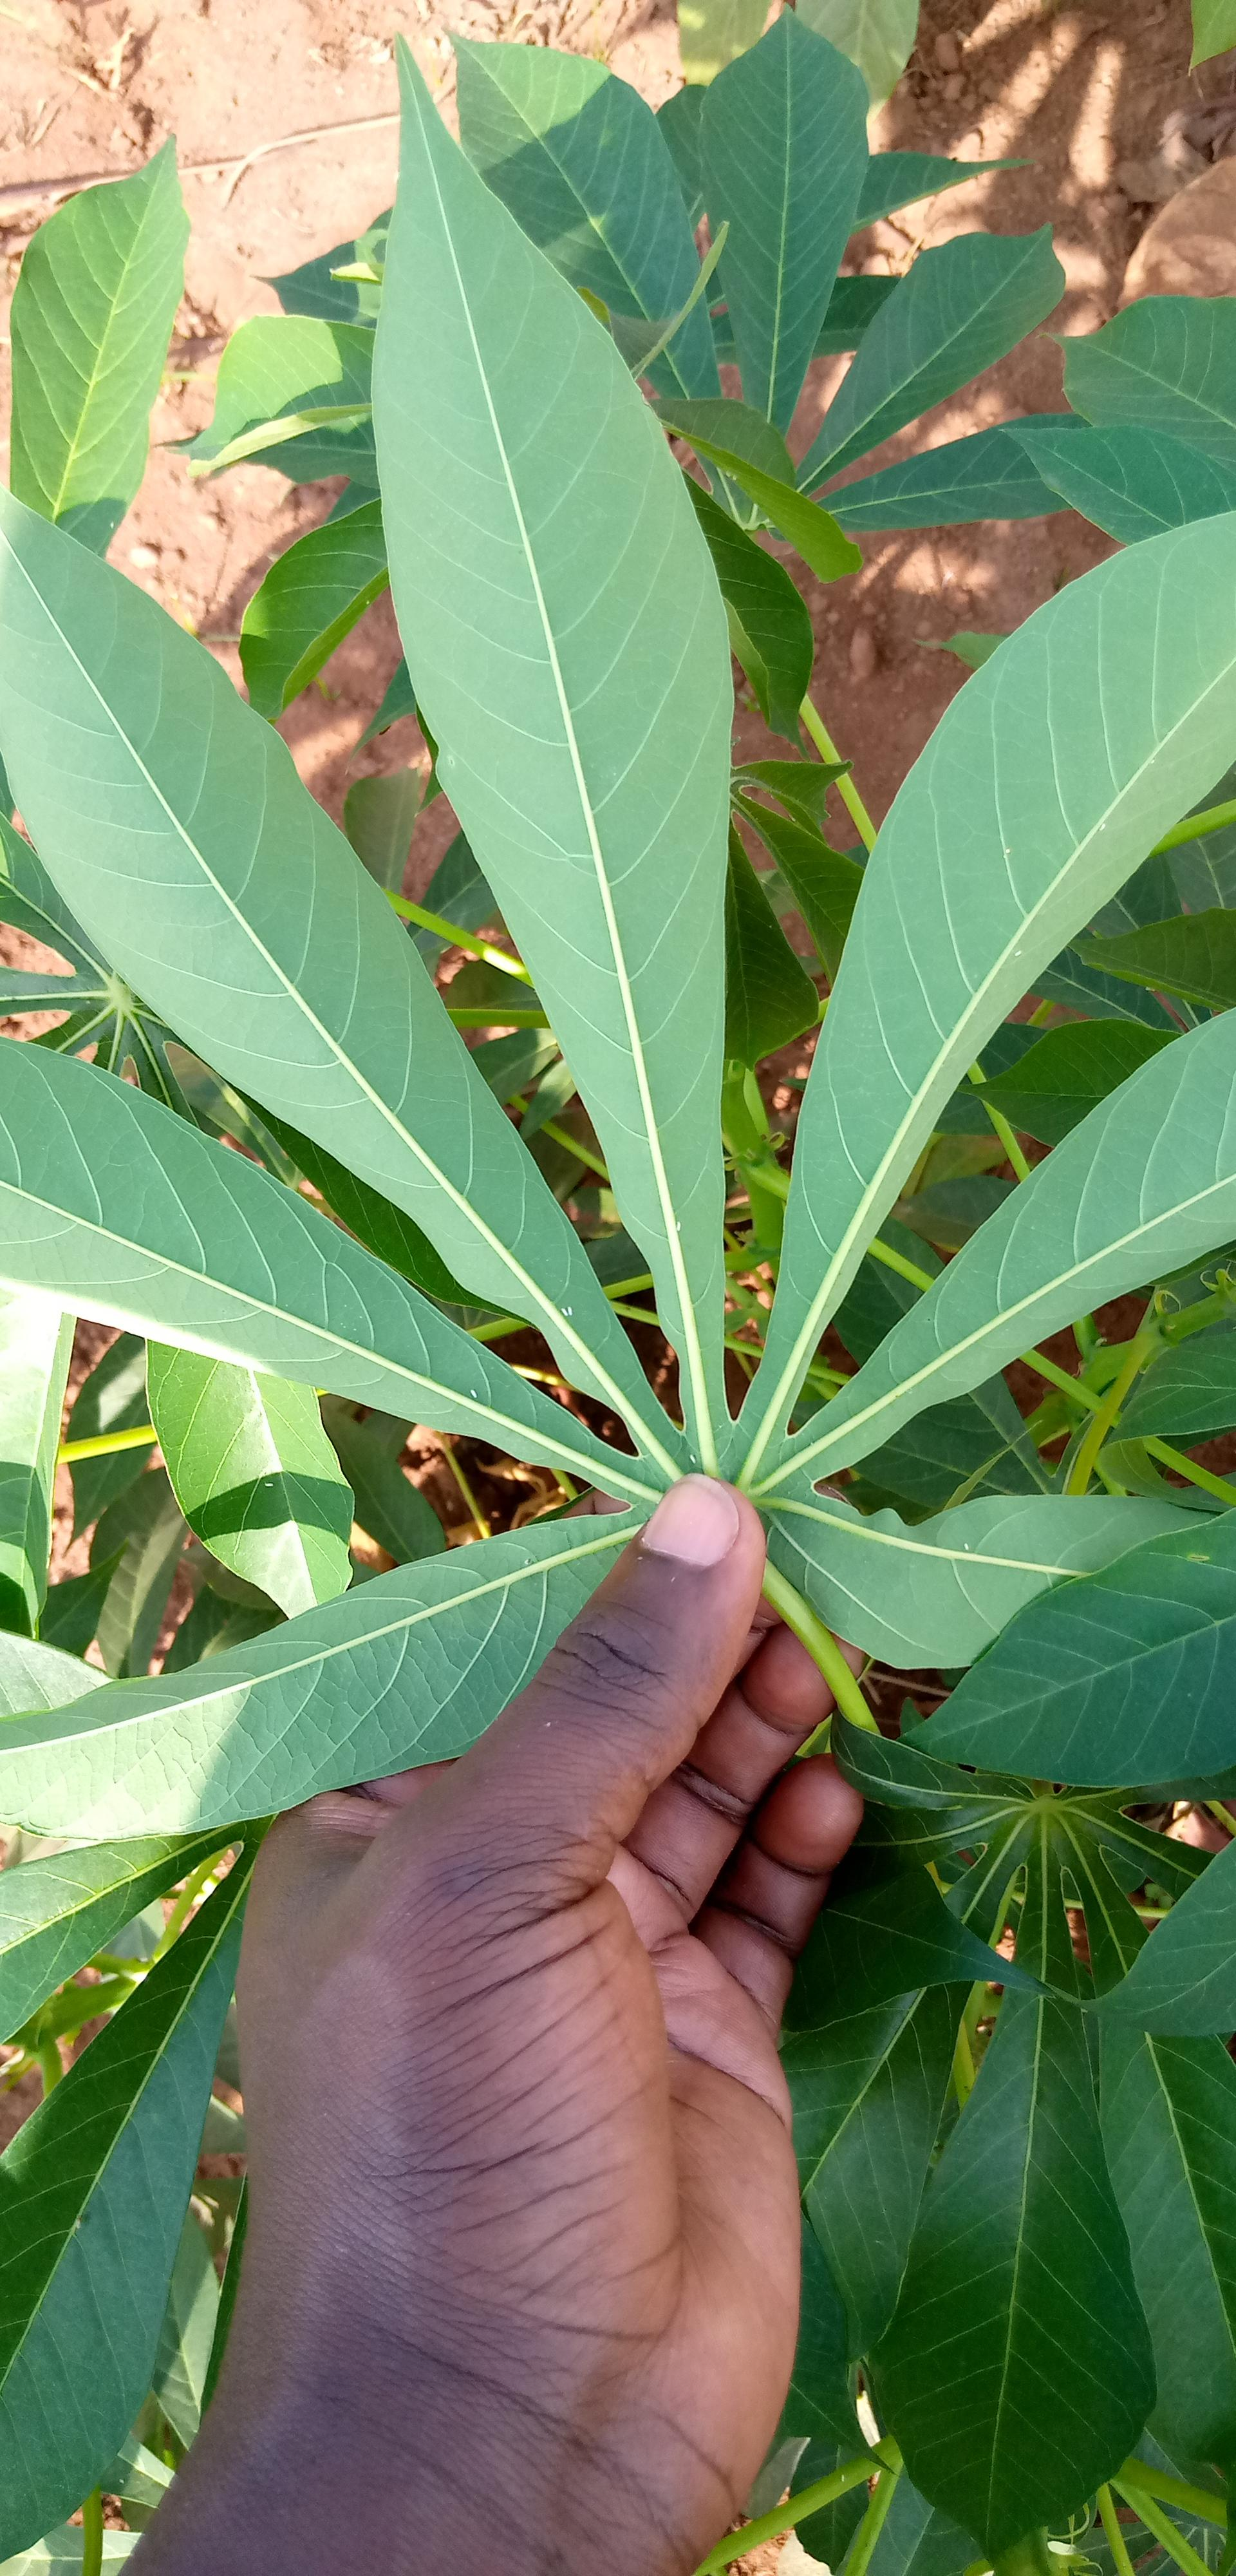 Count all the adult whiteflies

8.